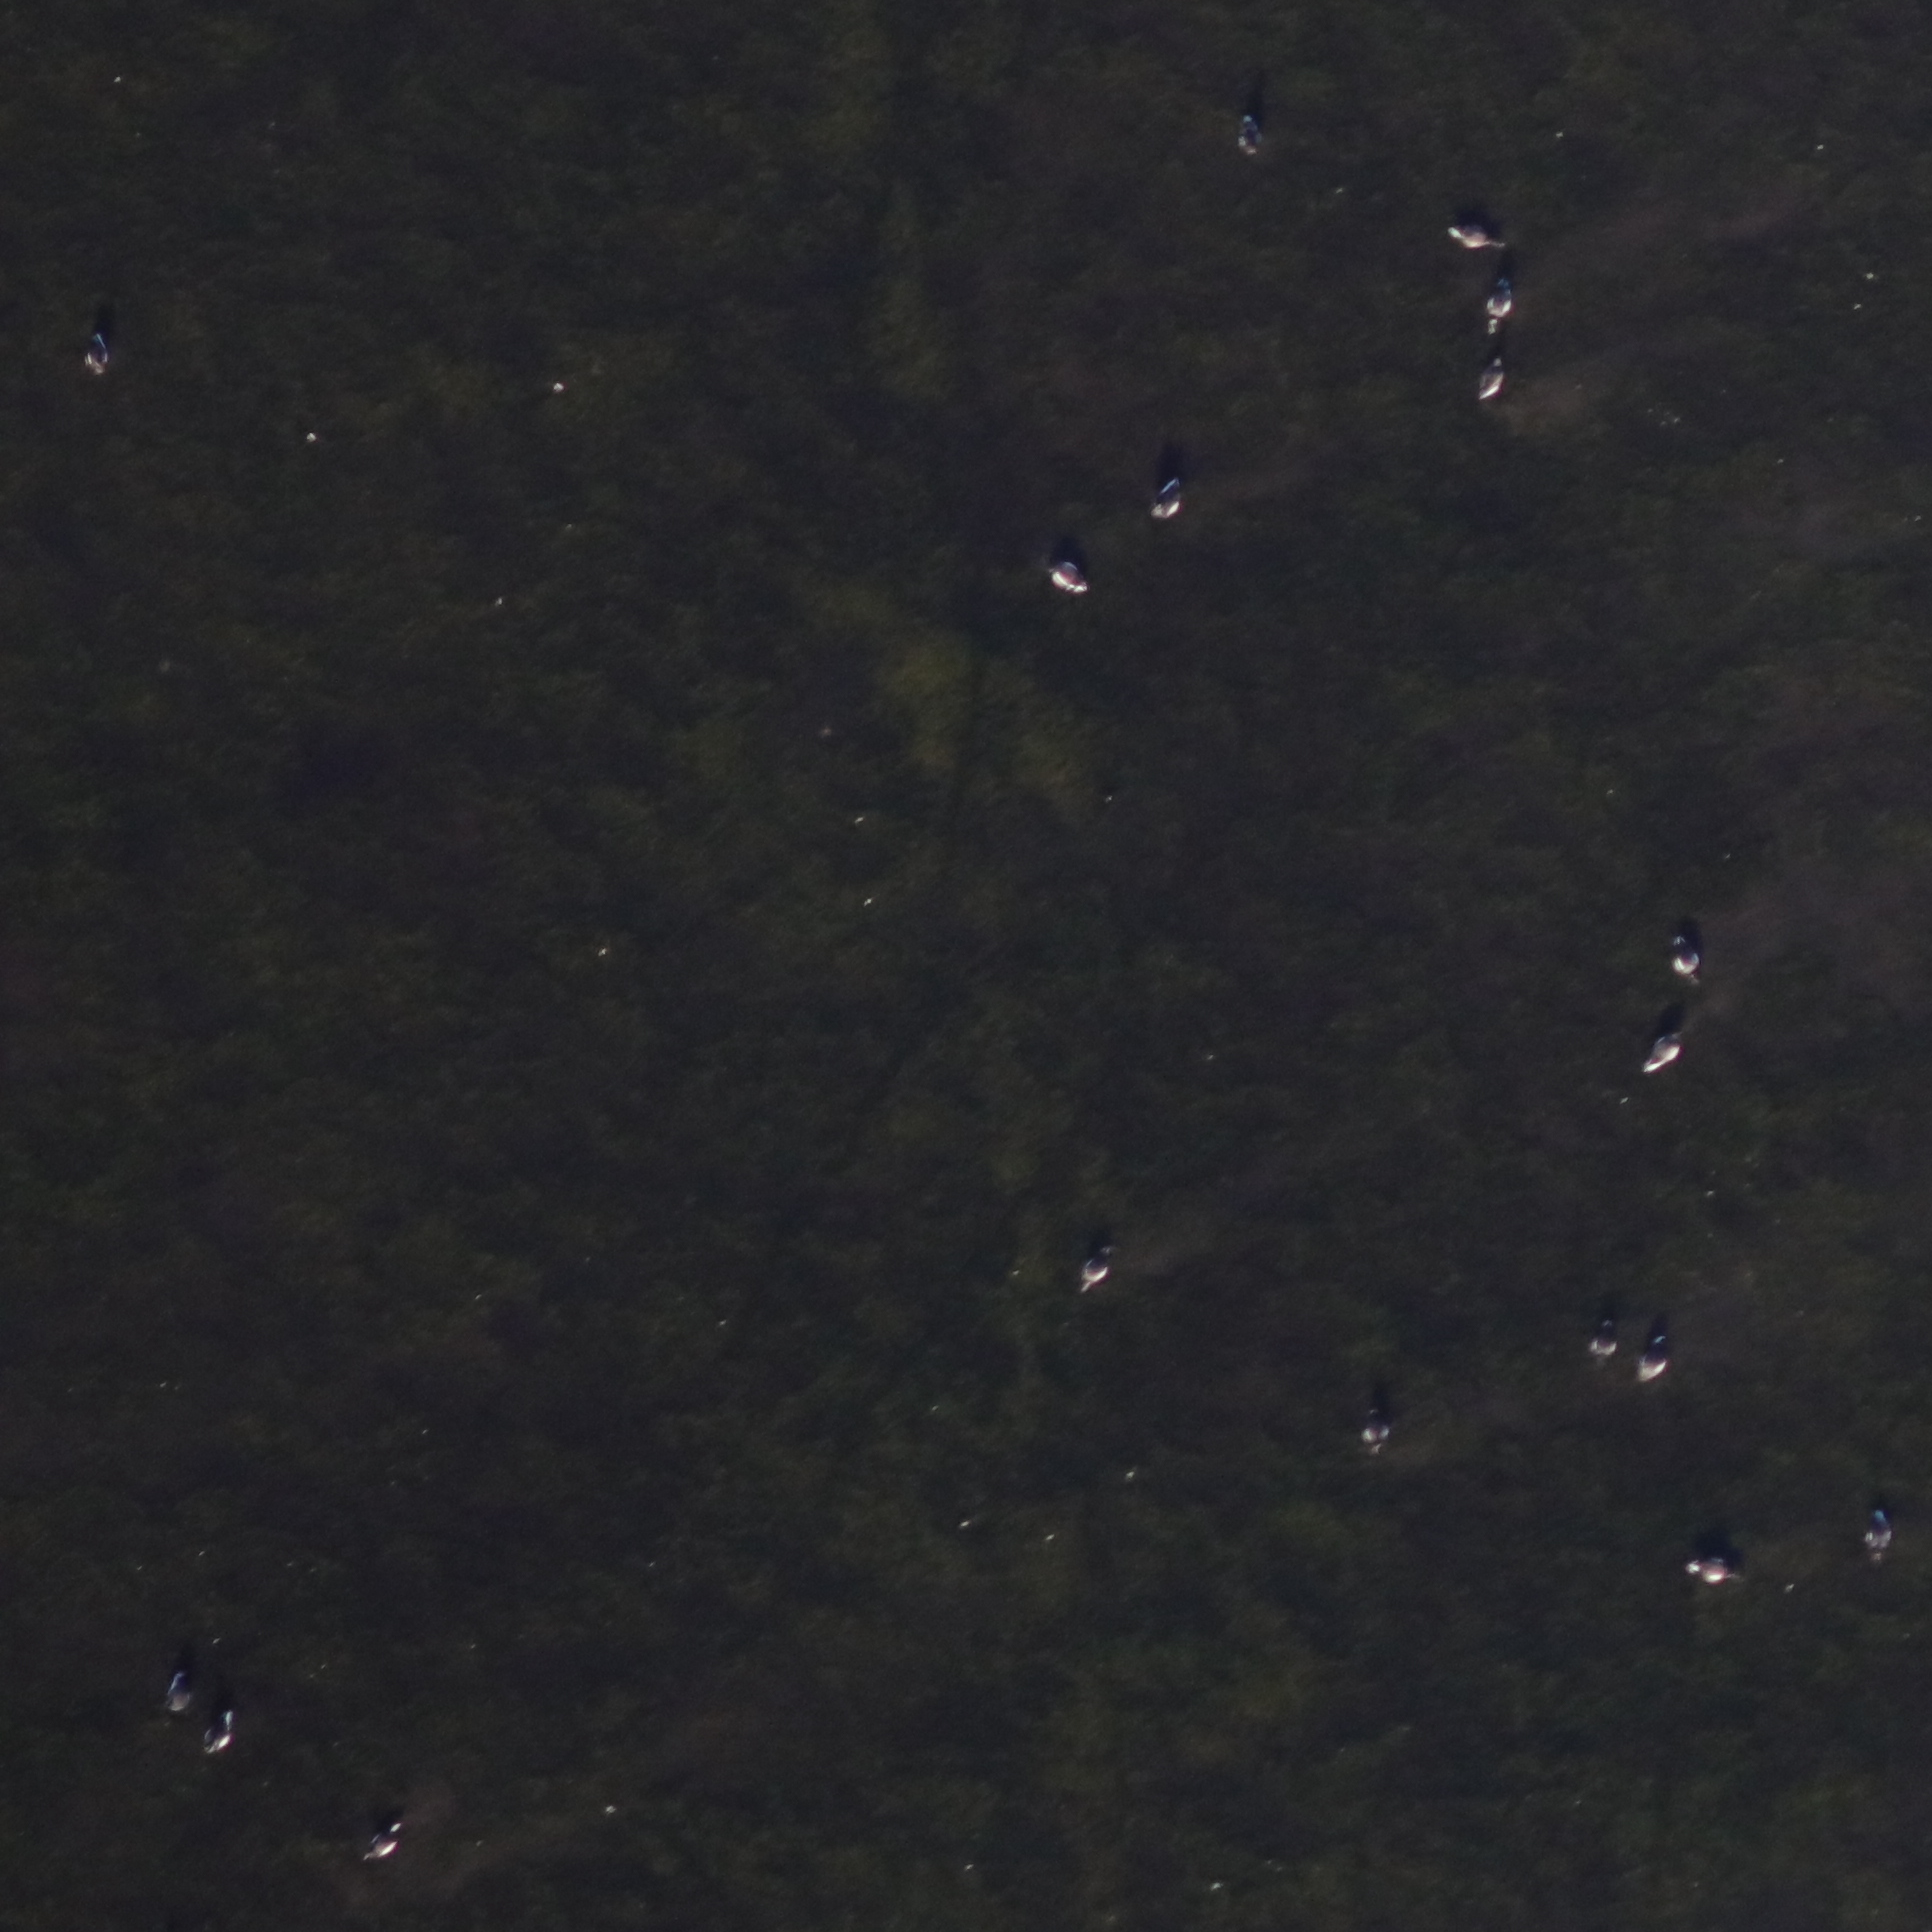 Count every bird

18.